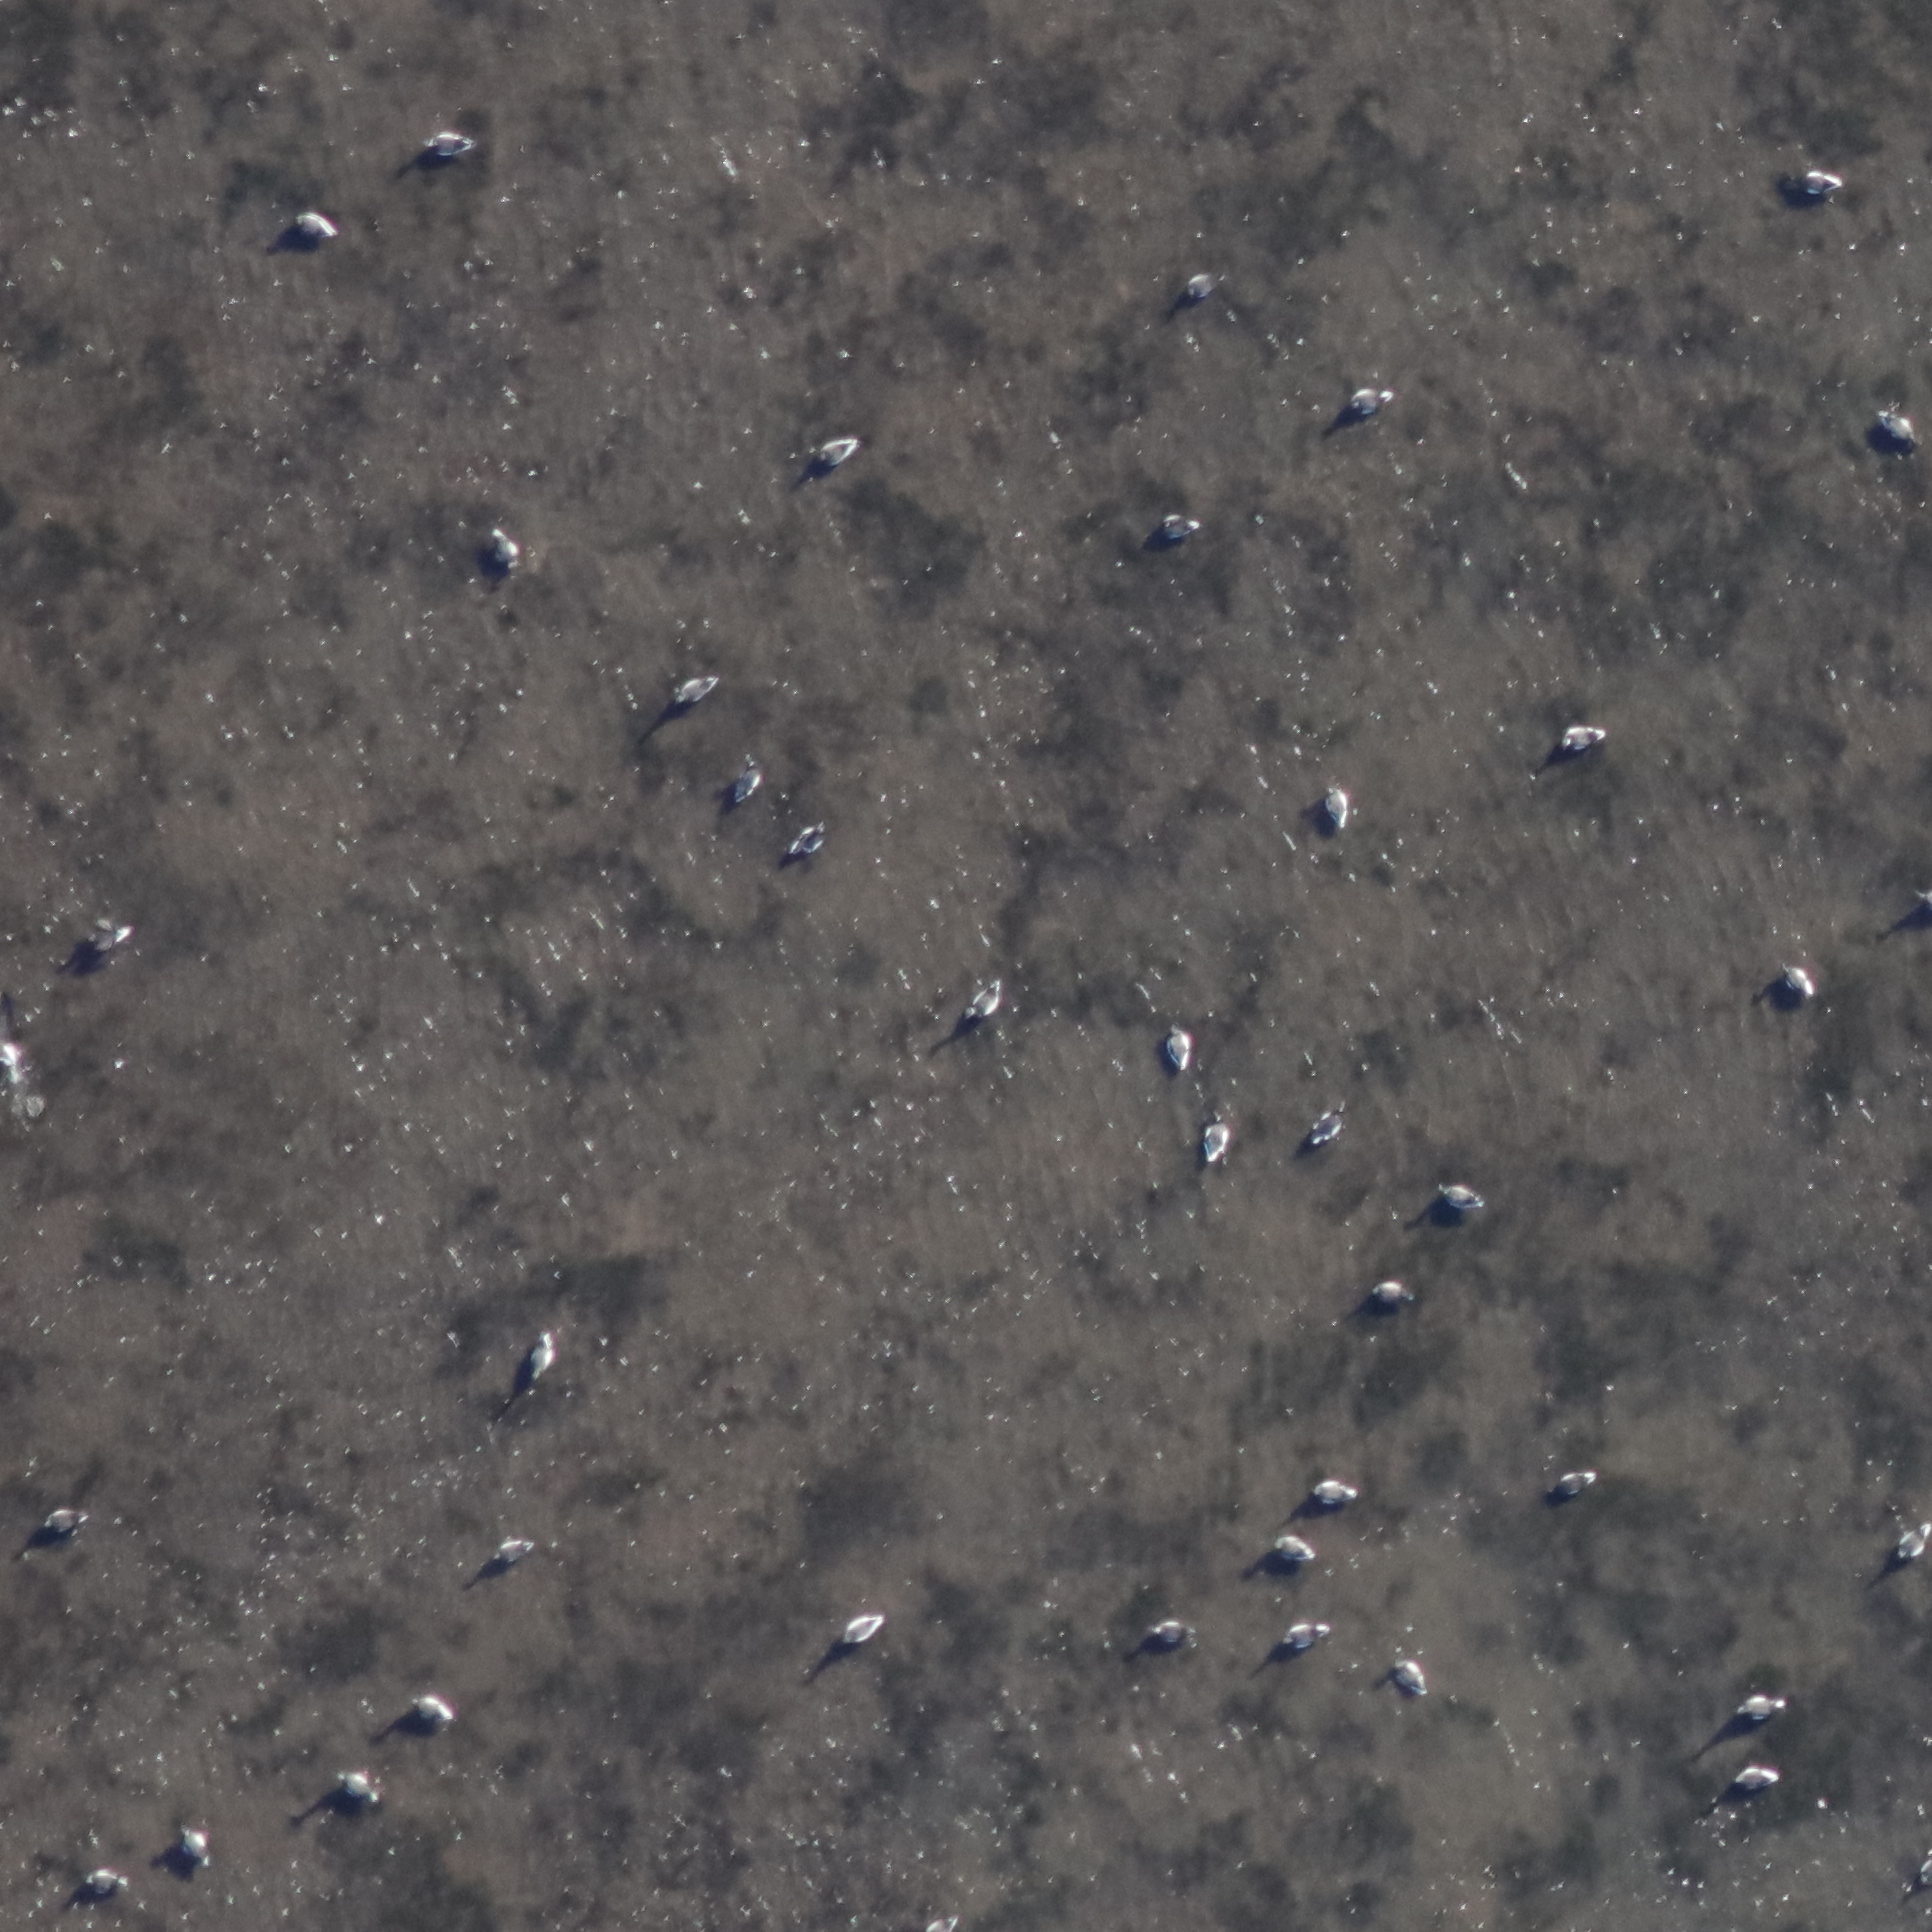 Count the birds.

39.